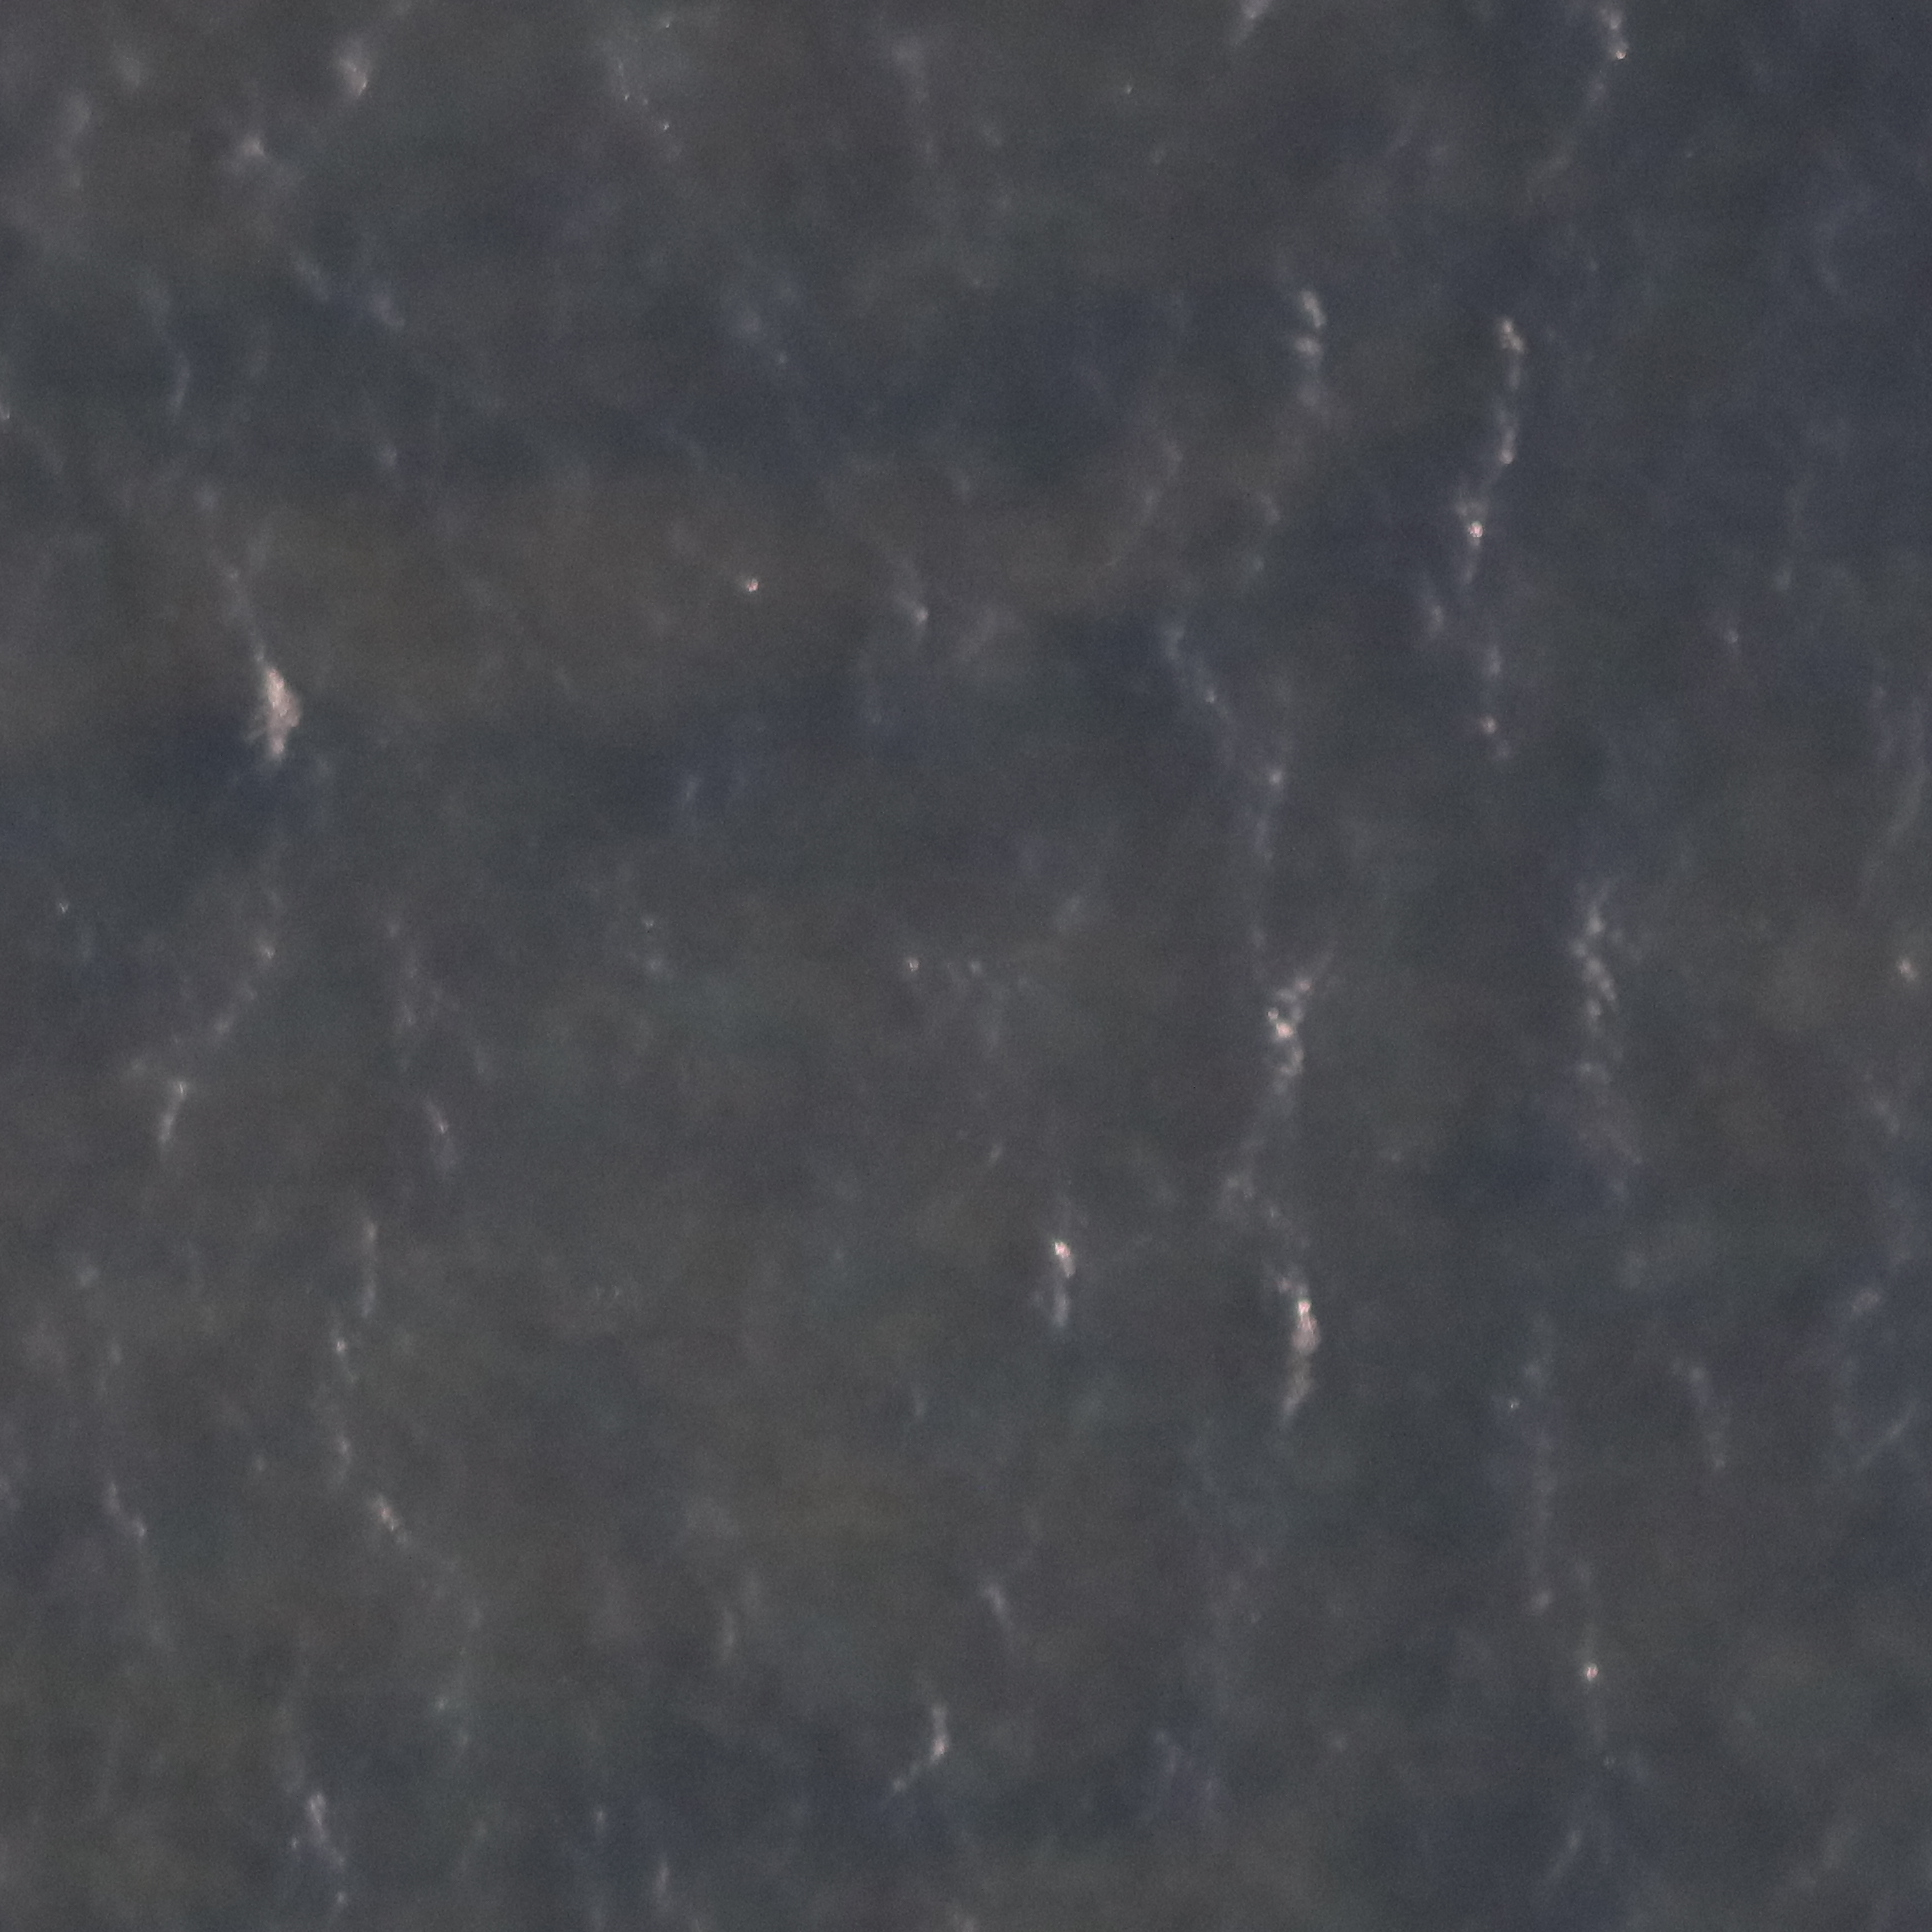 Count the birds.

0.